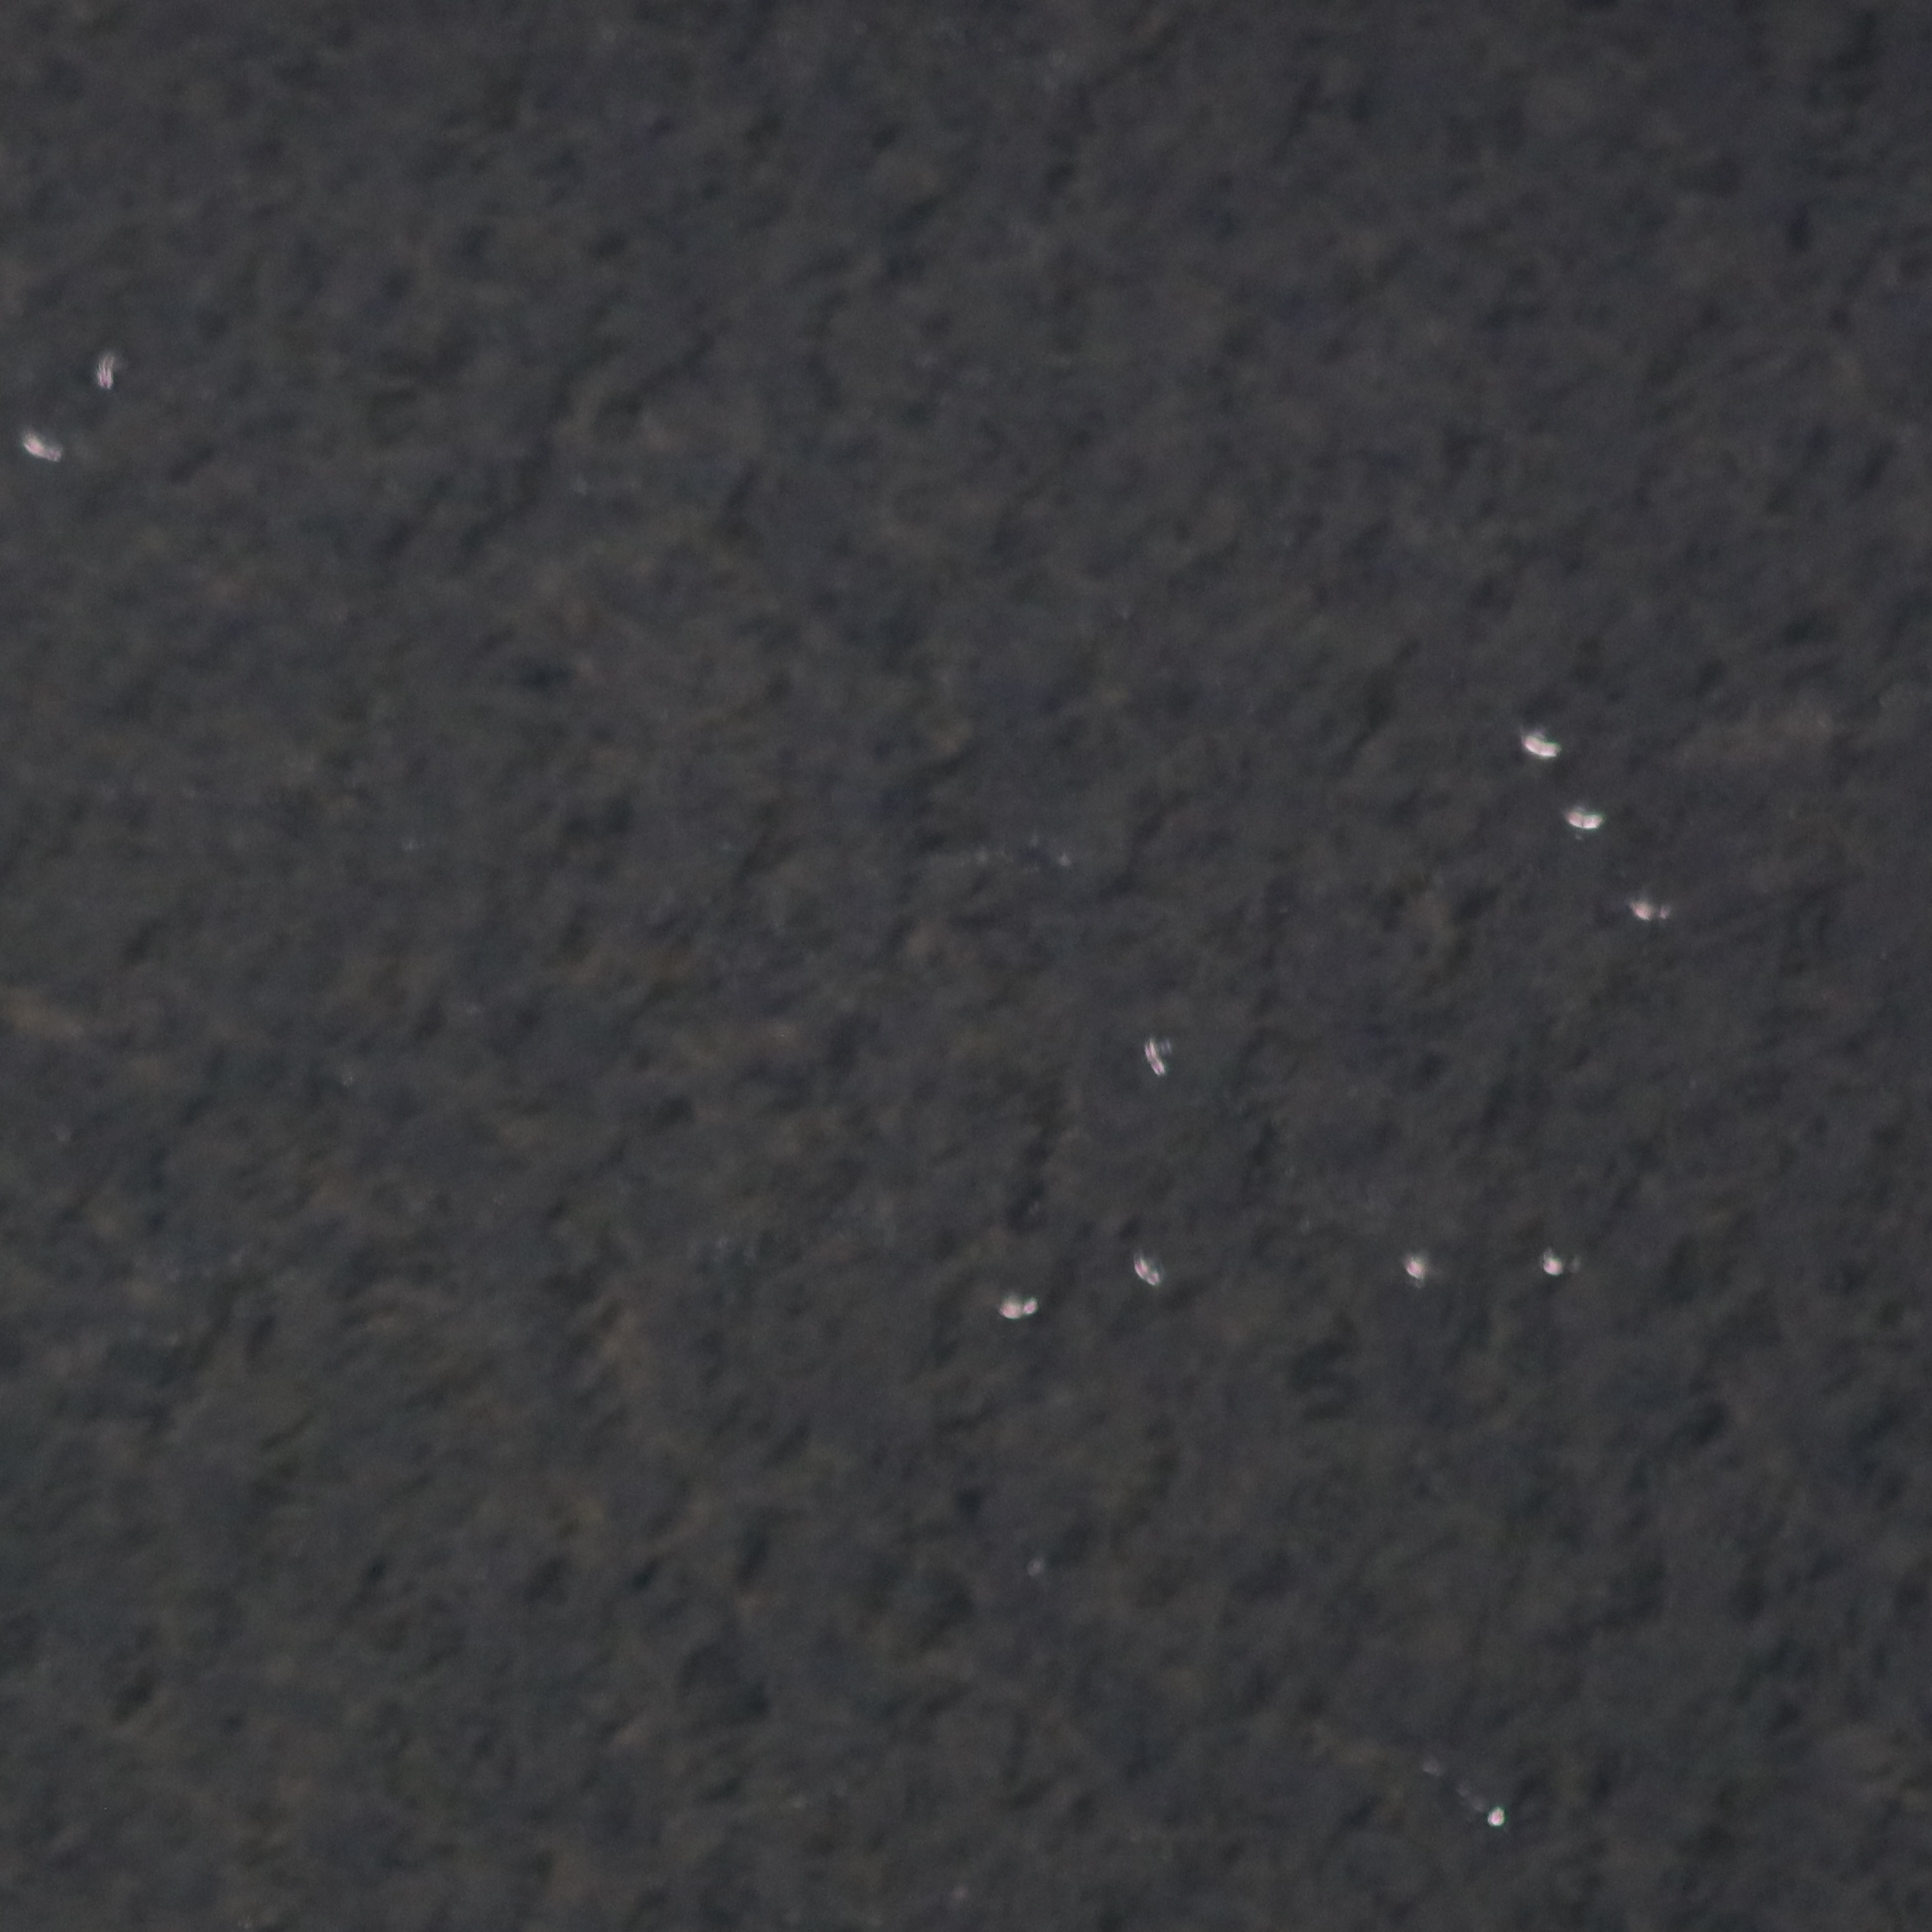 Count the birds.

10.